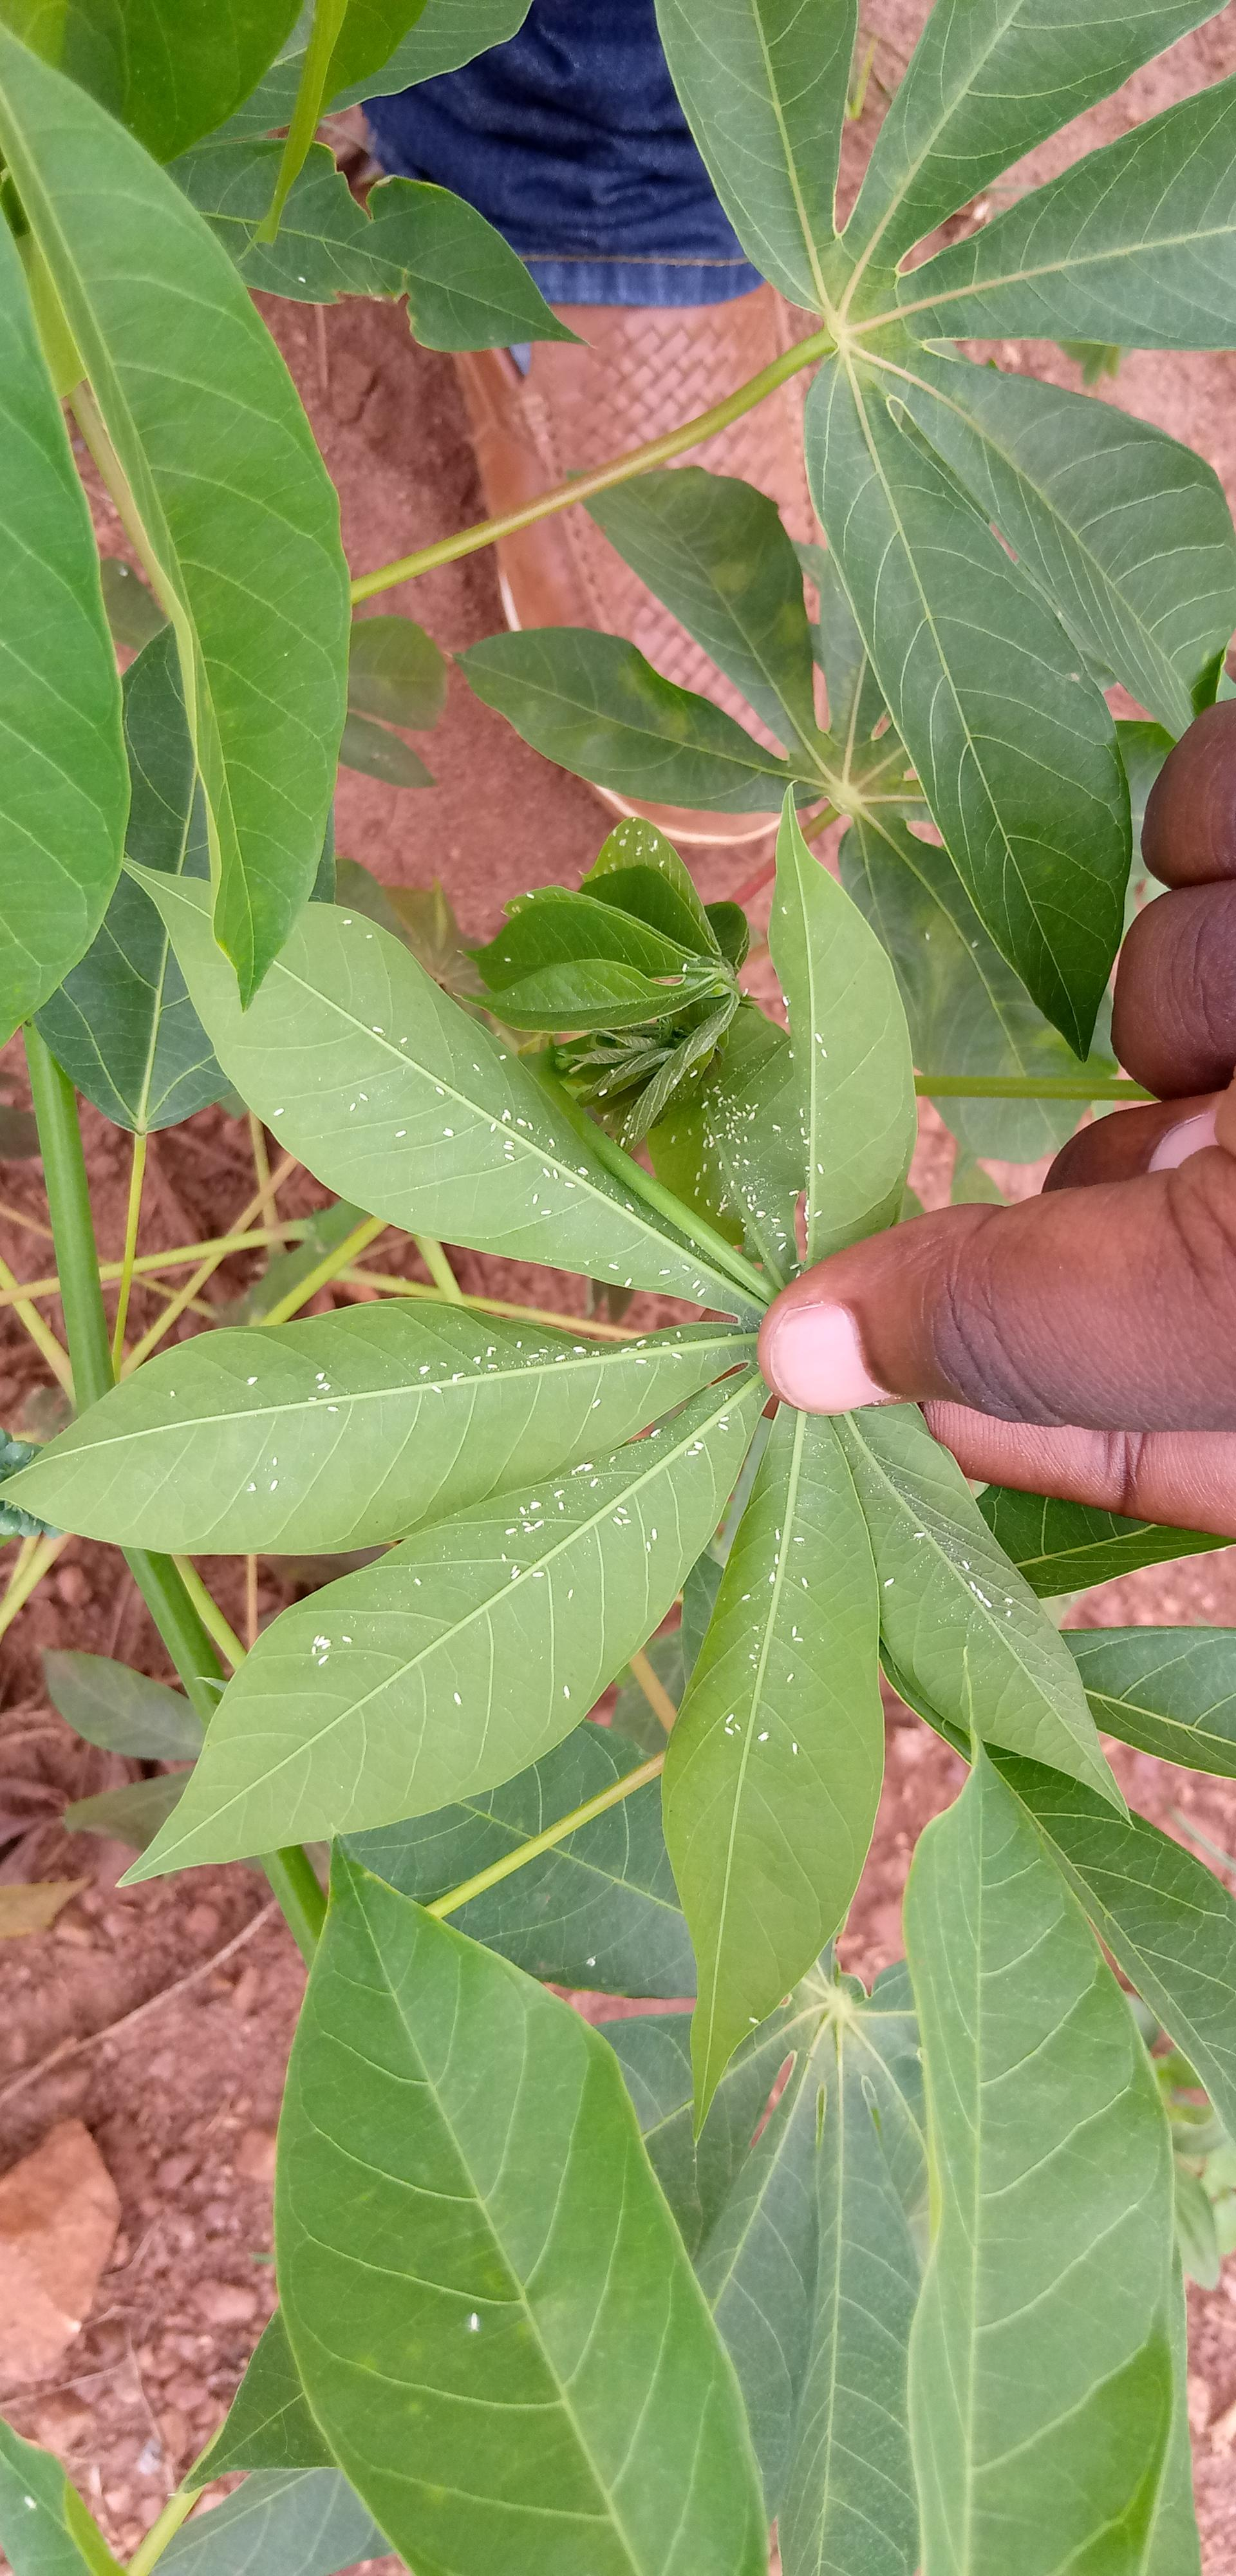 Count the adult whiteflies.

205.